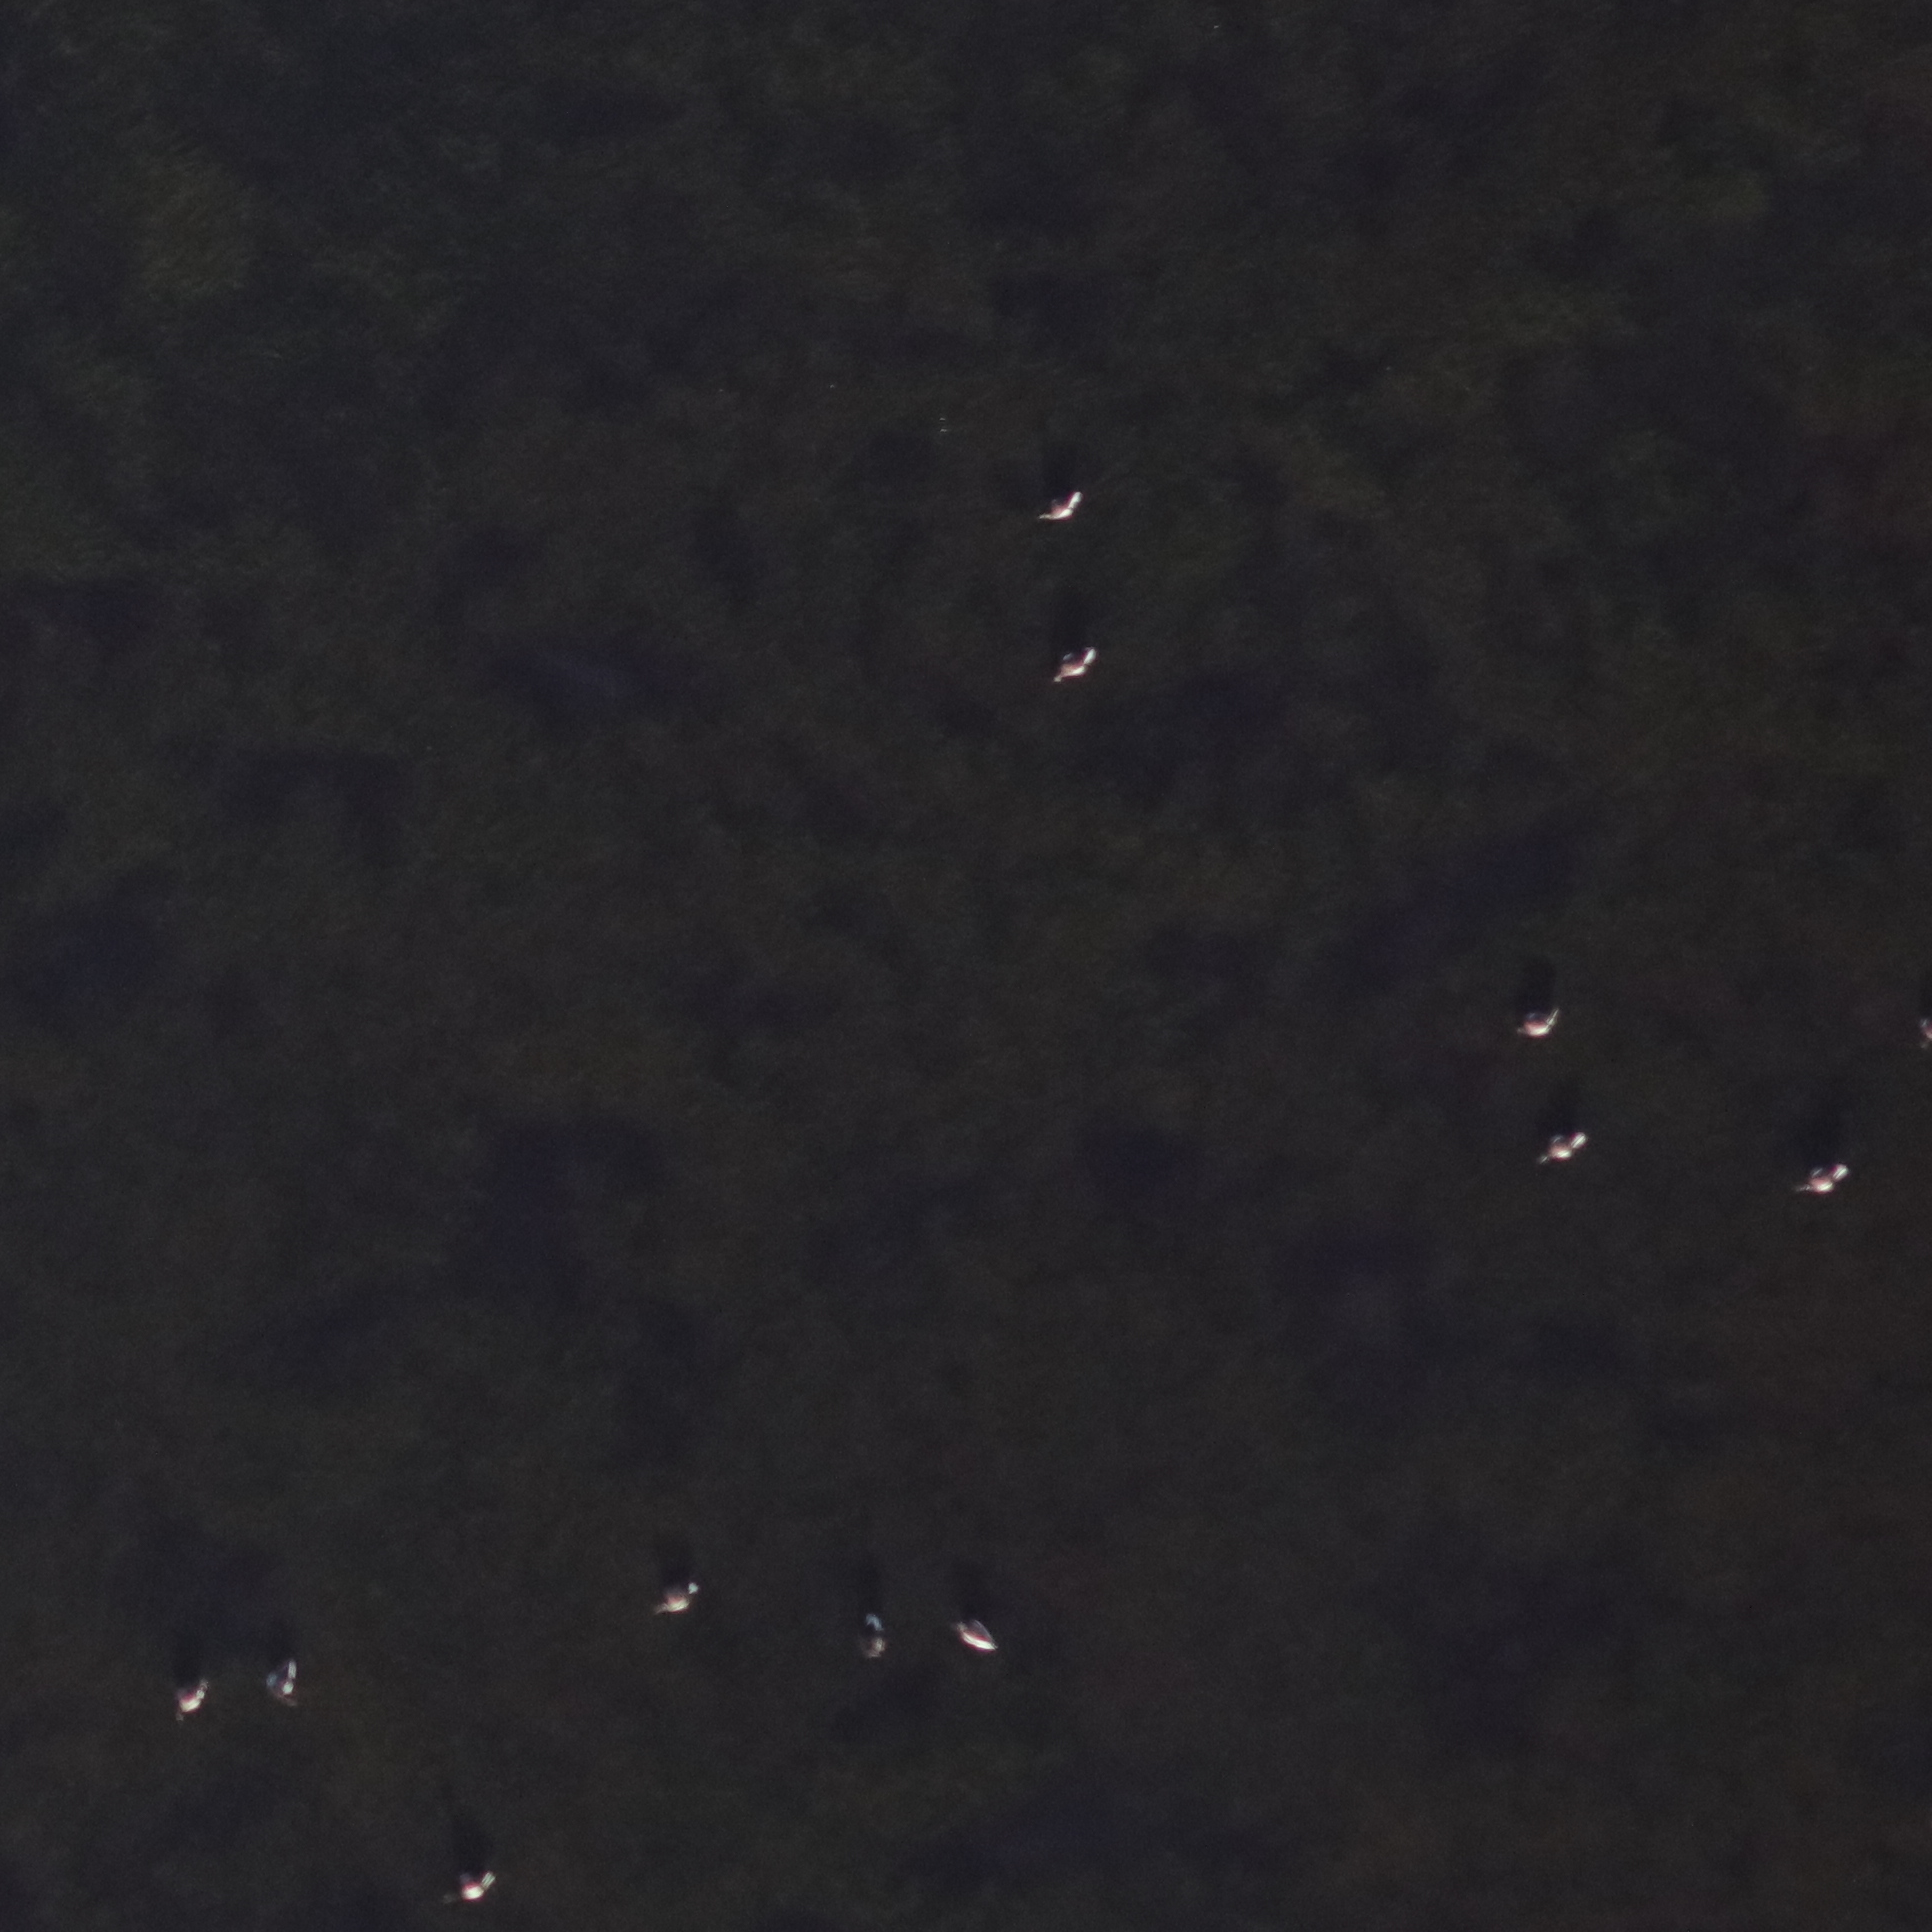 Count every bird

12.